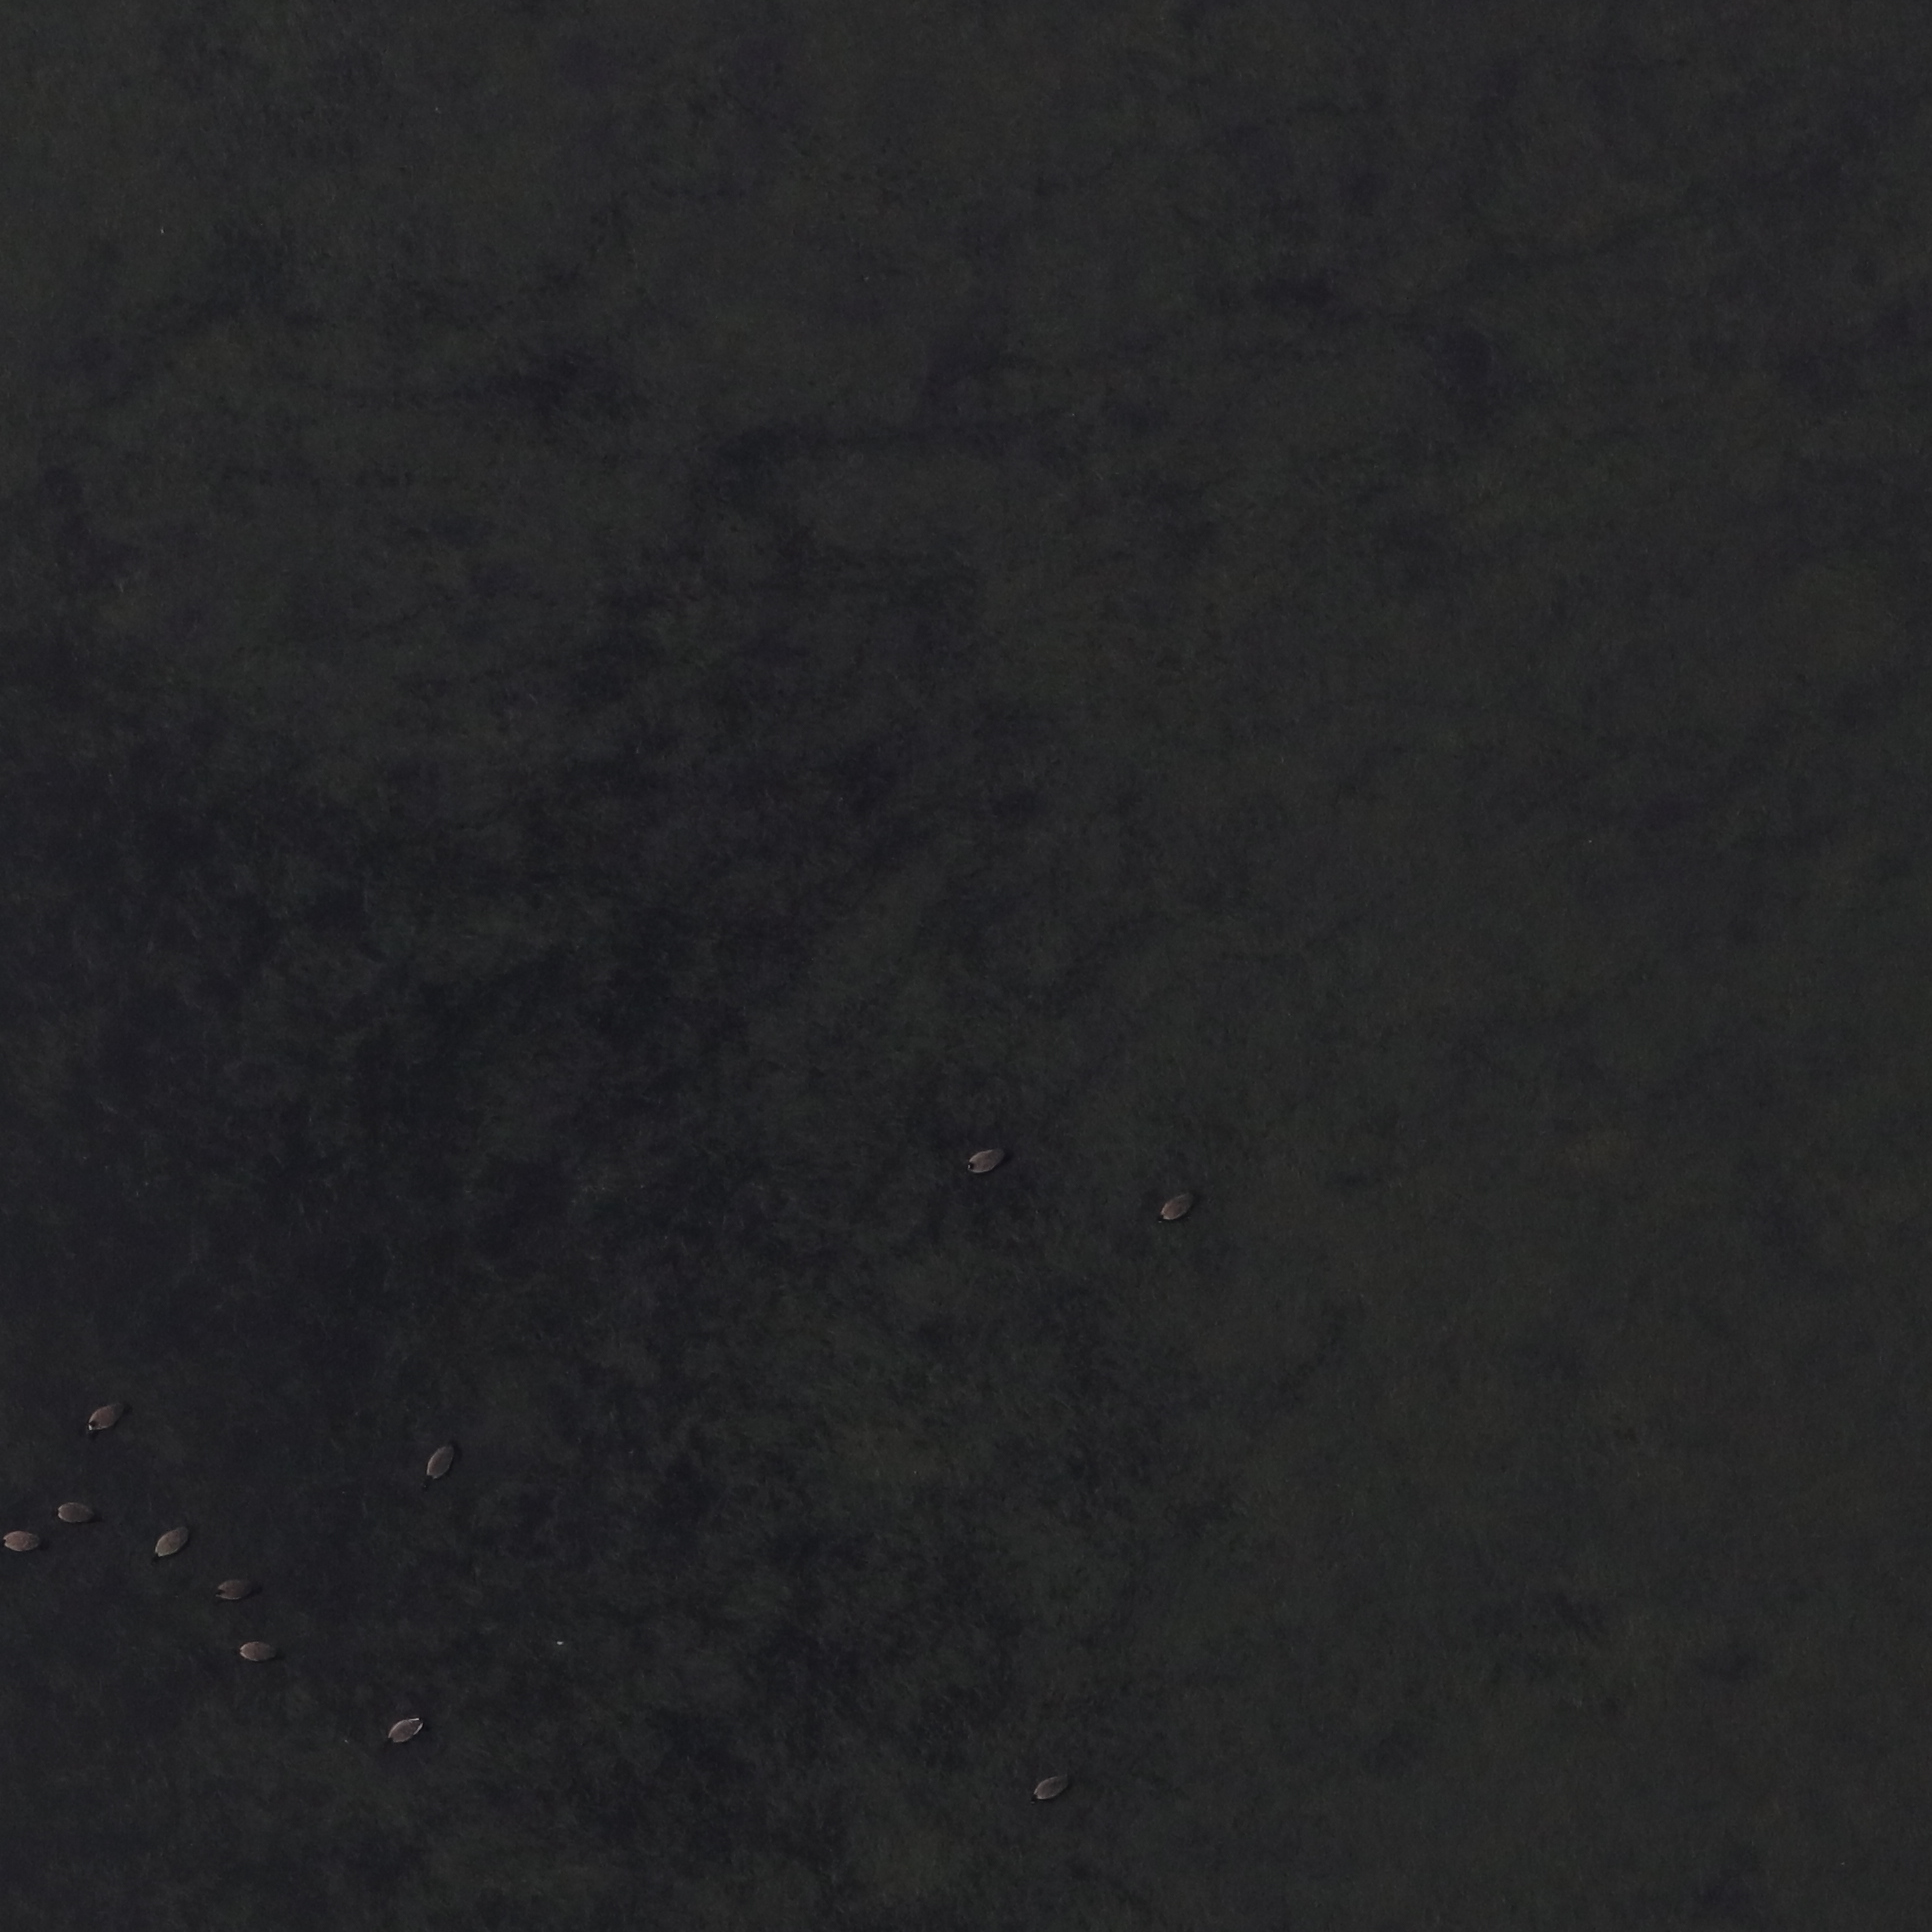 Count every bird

11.